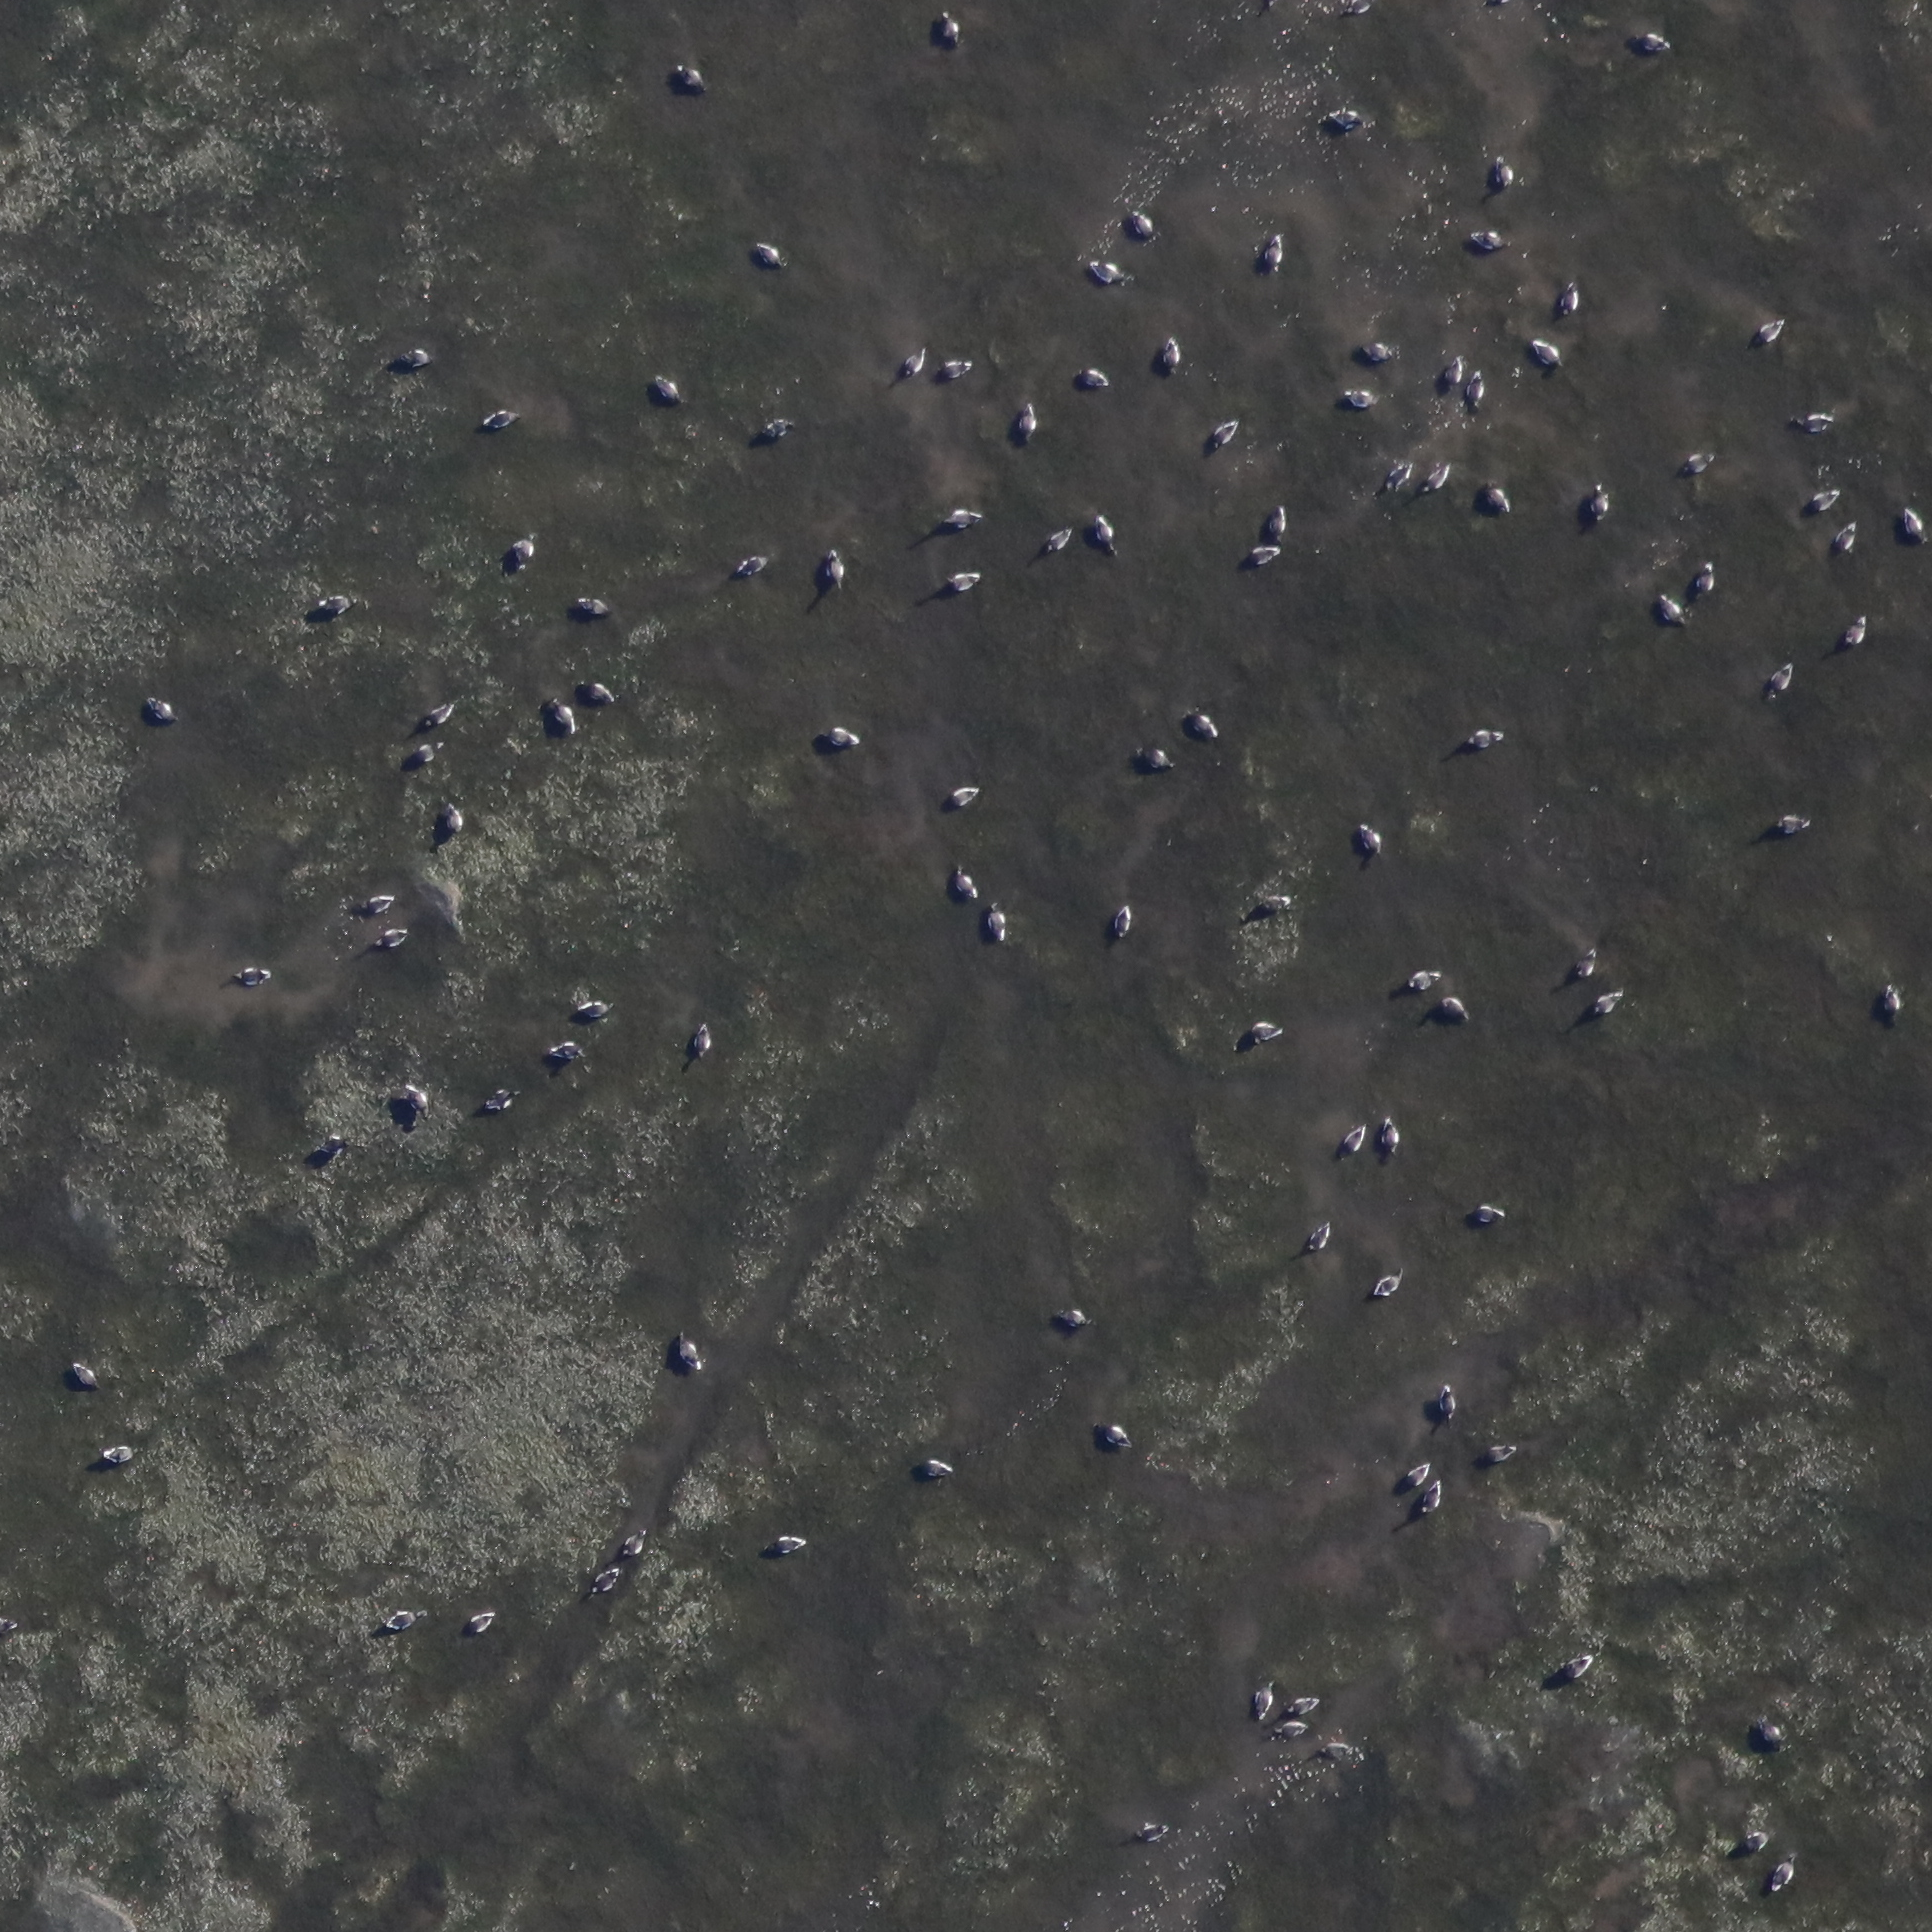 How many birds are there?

113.